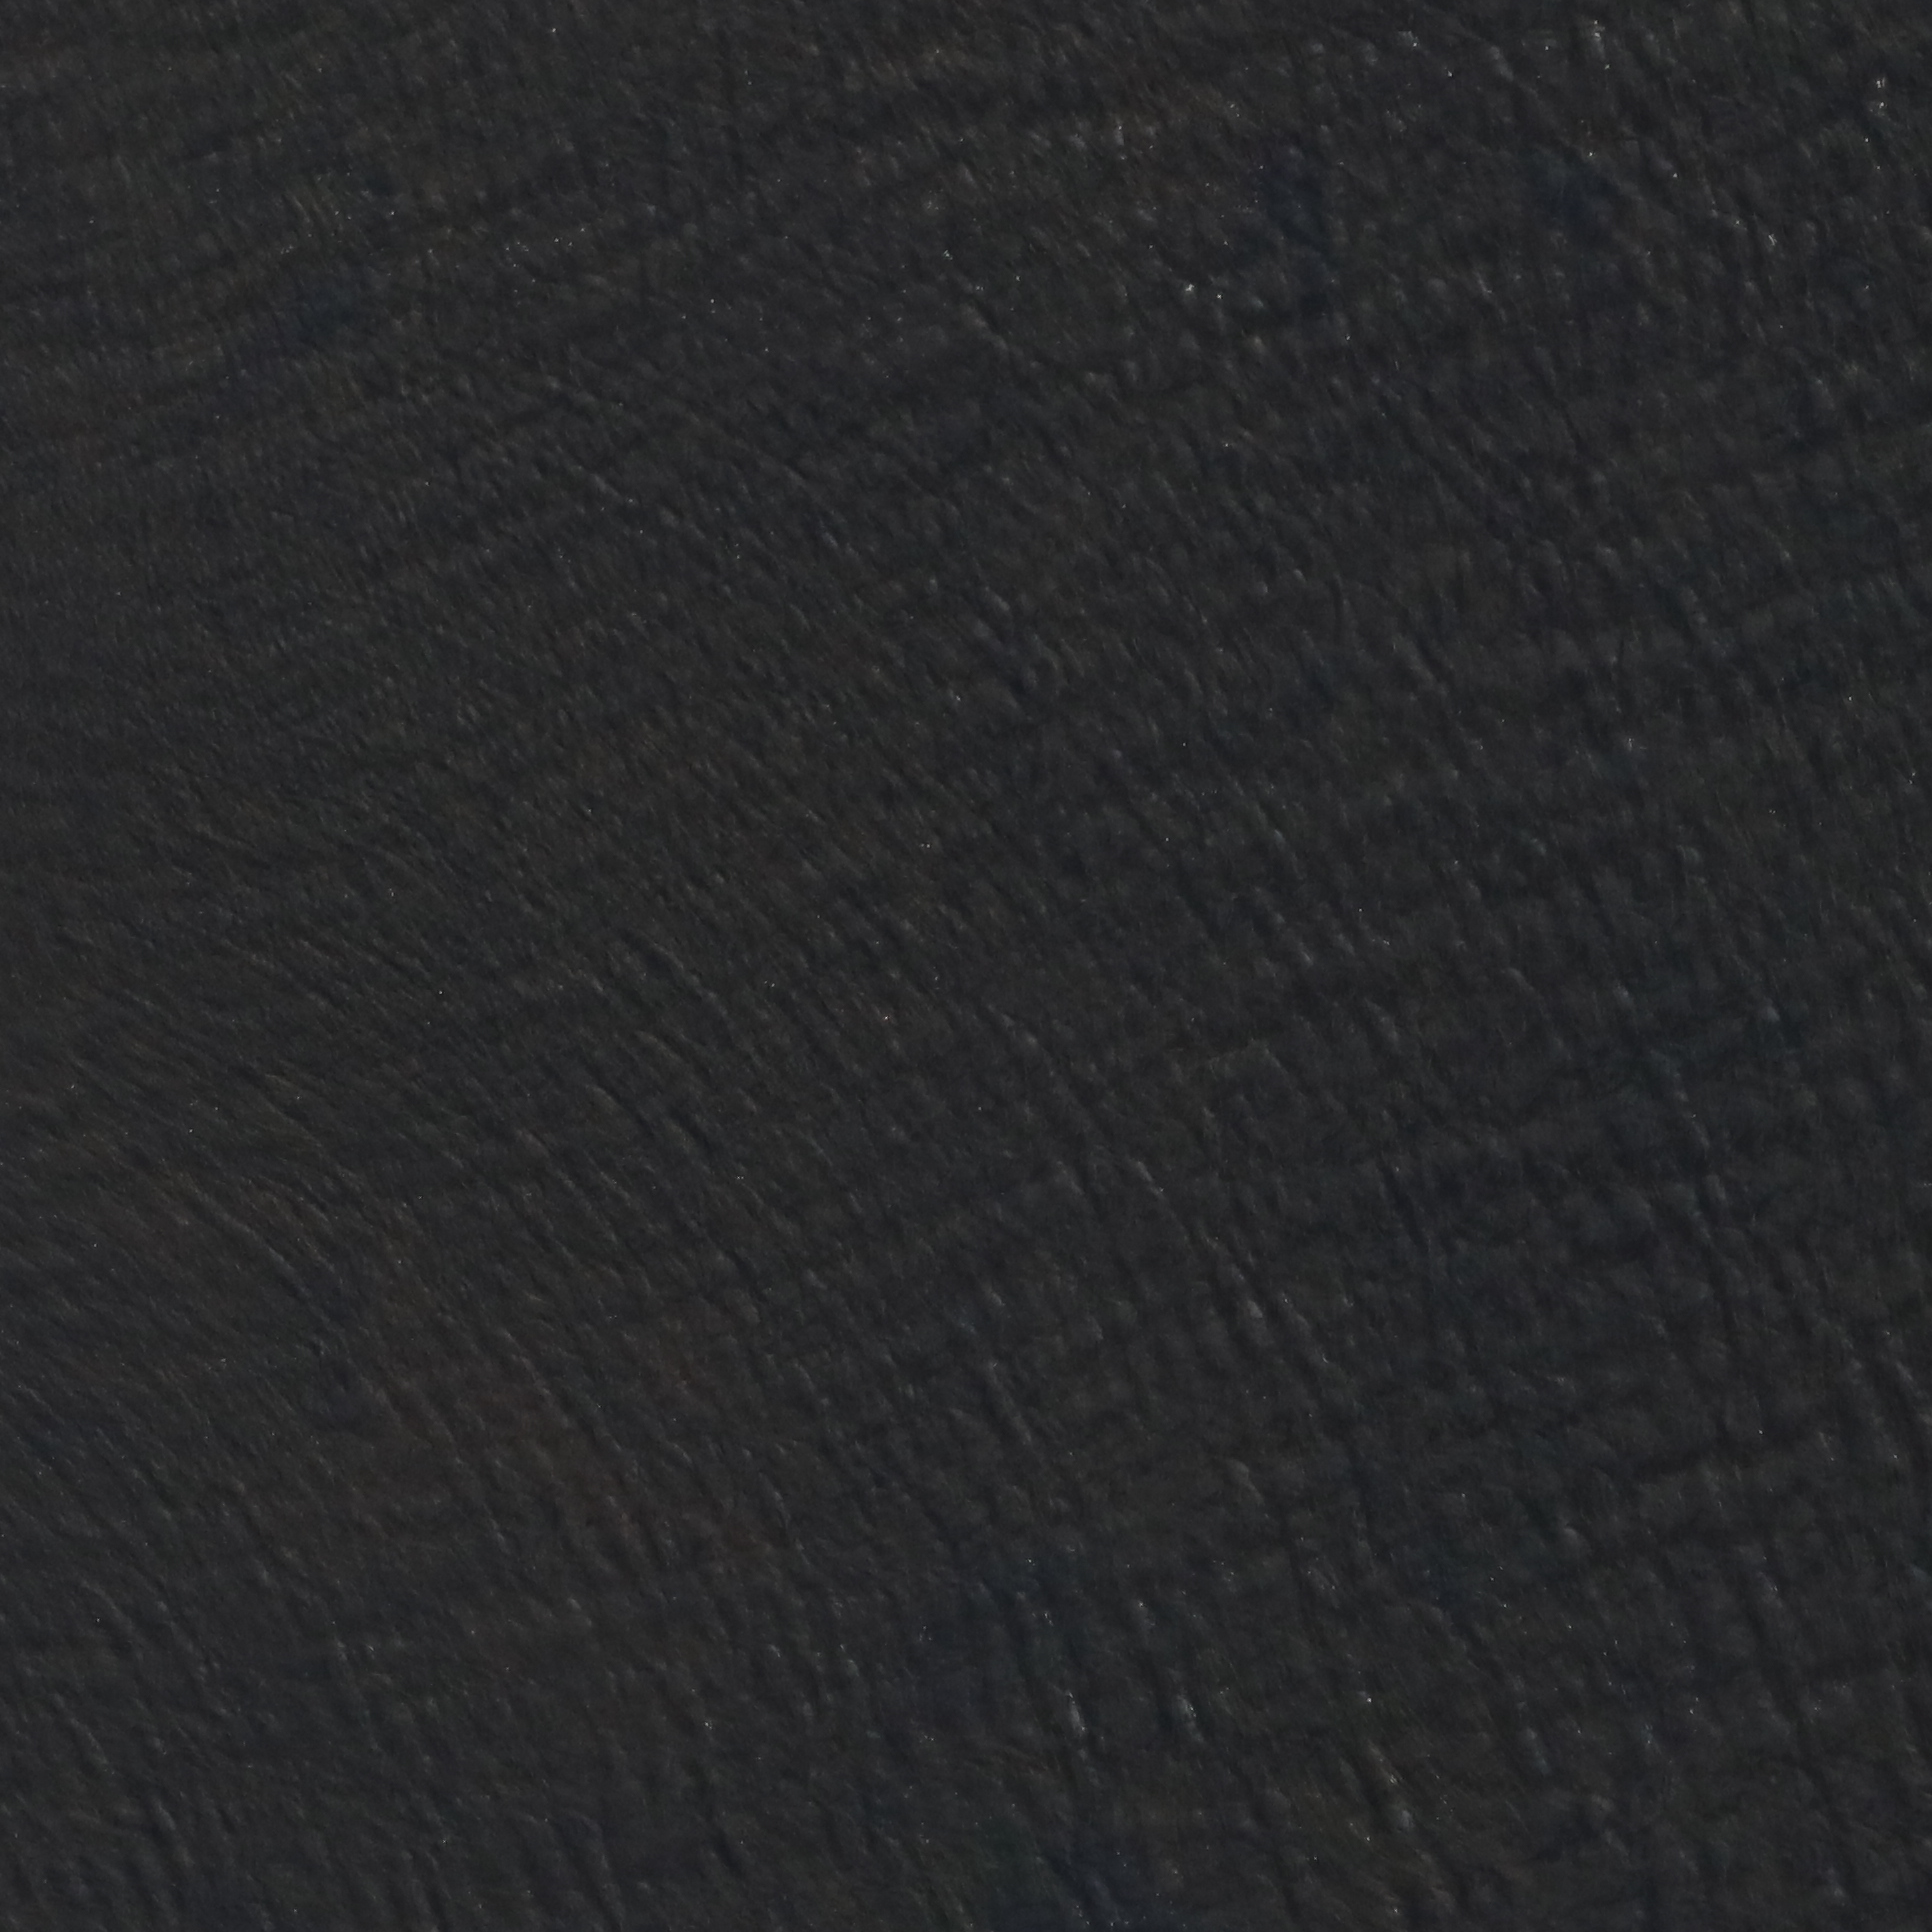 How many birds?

0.